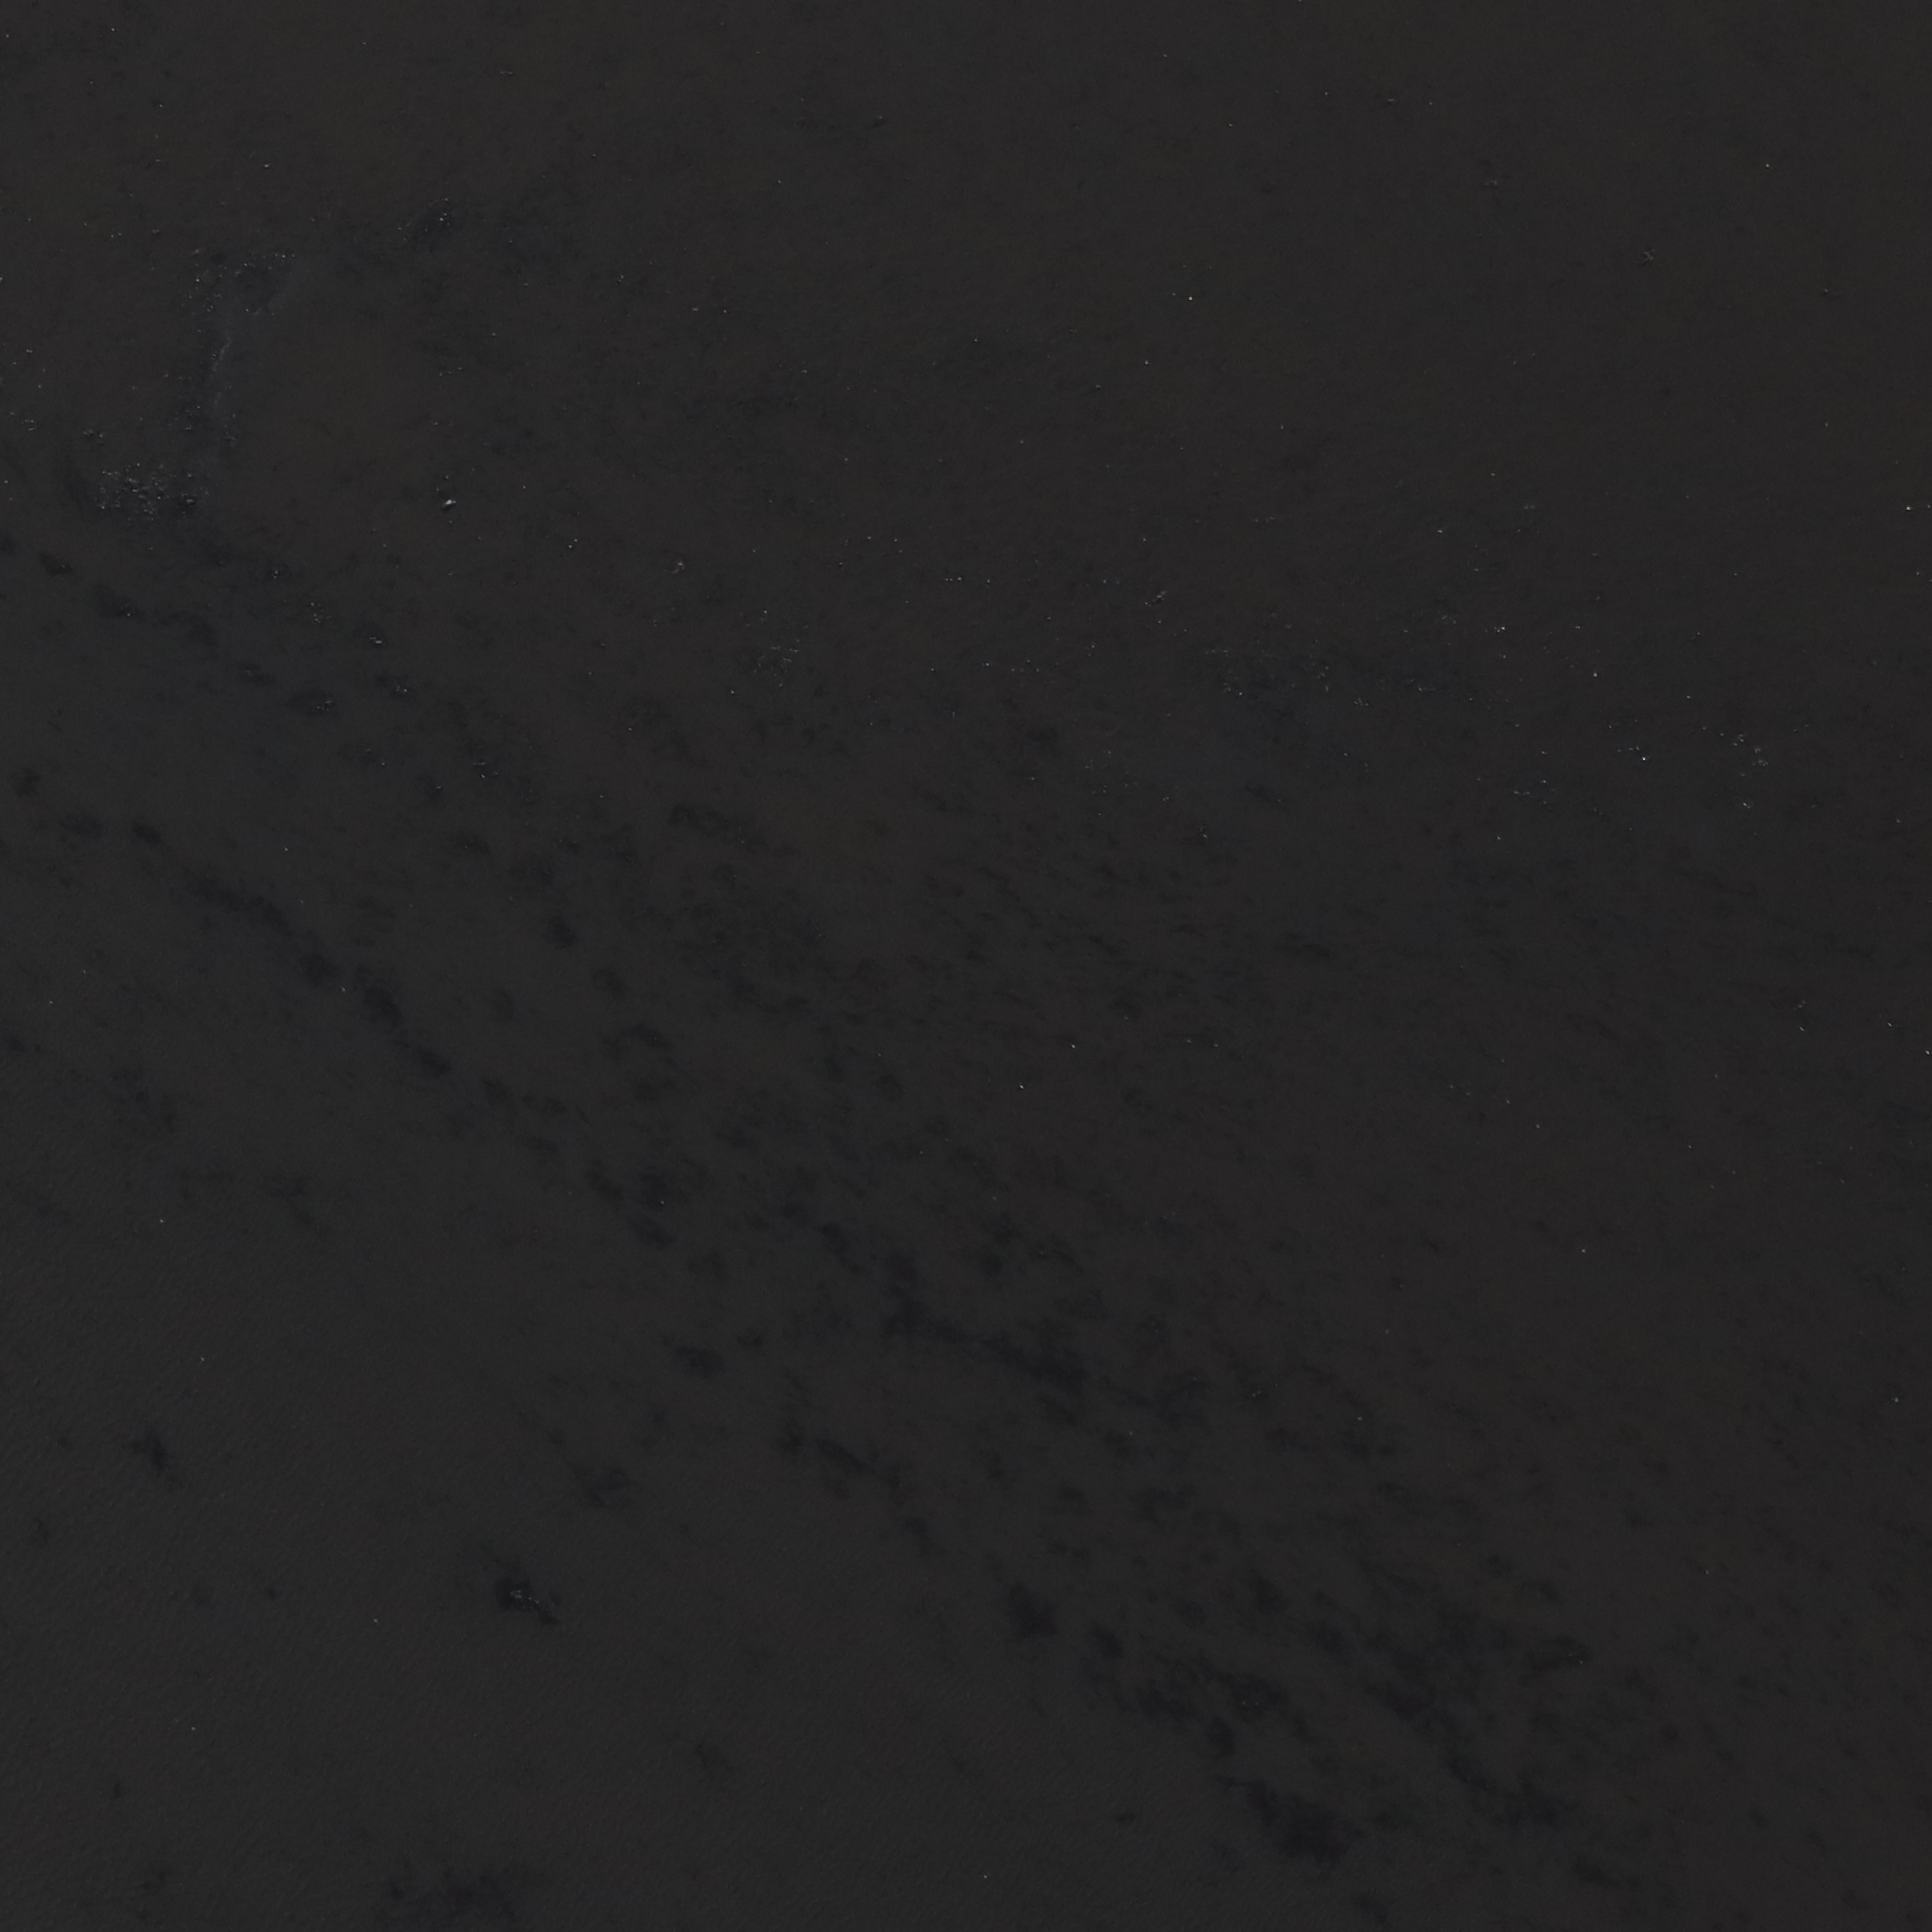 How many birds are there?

0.